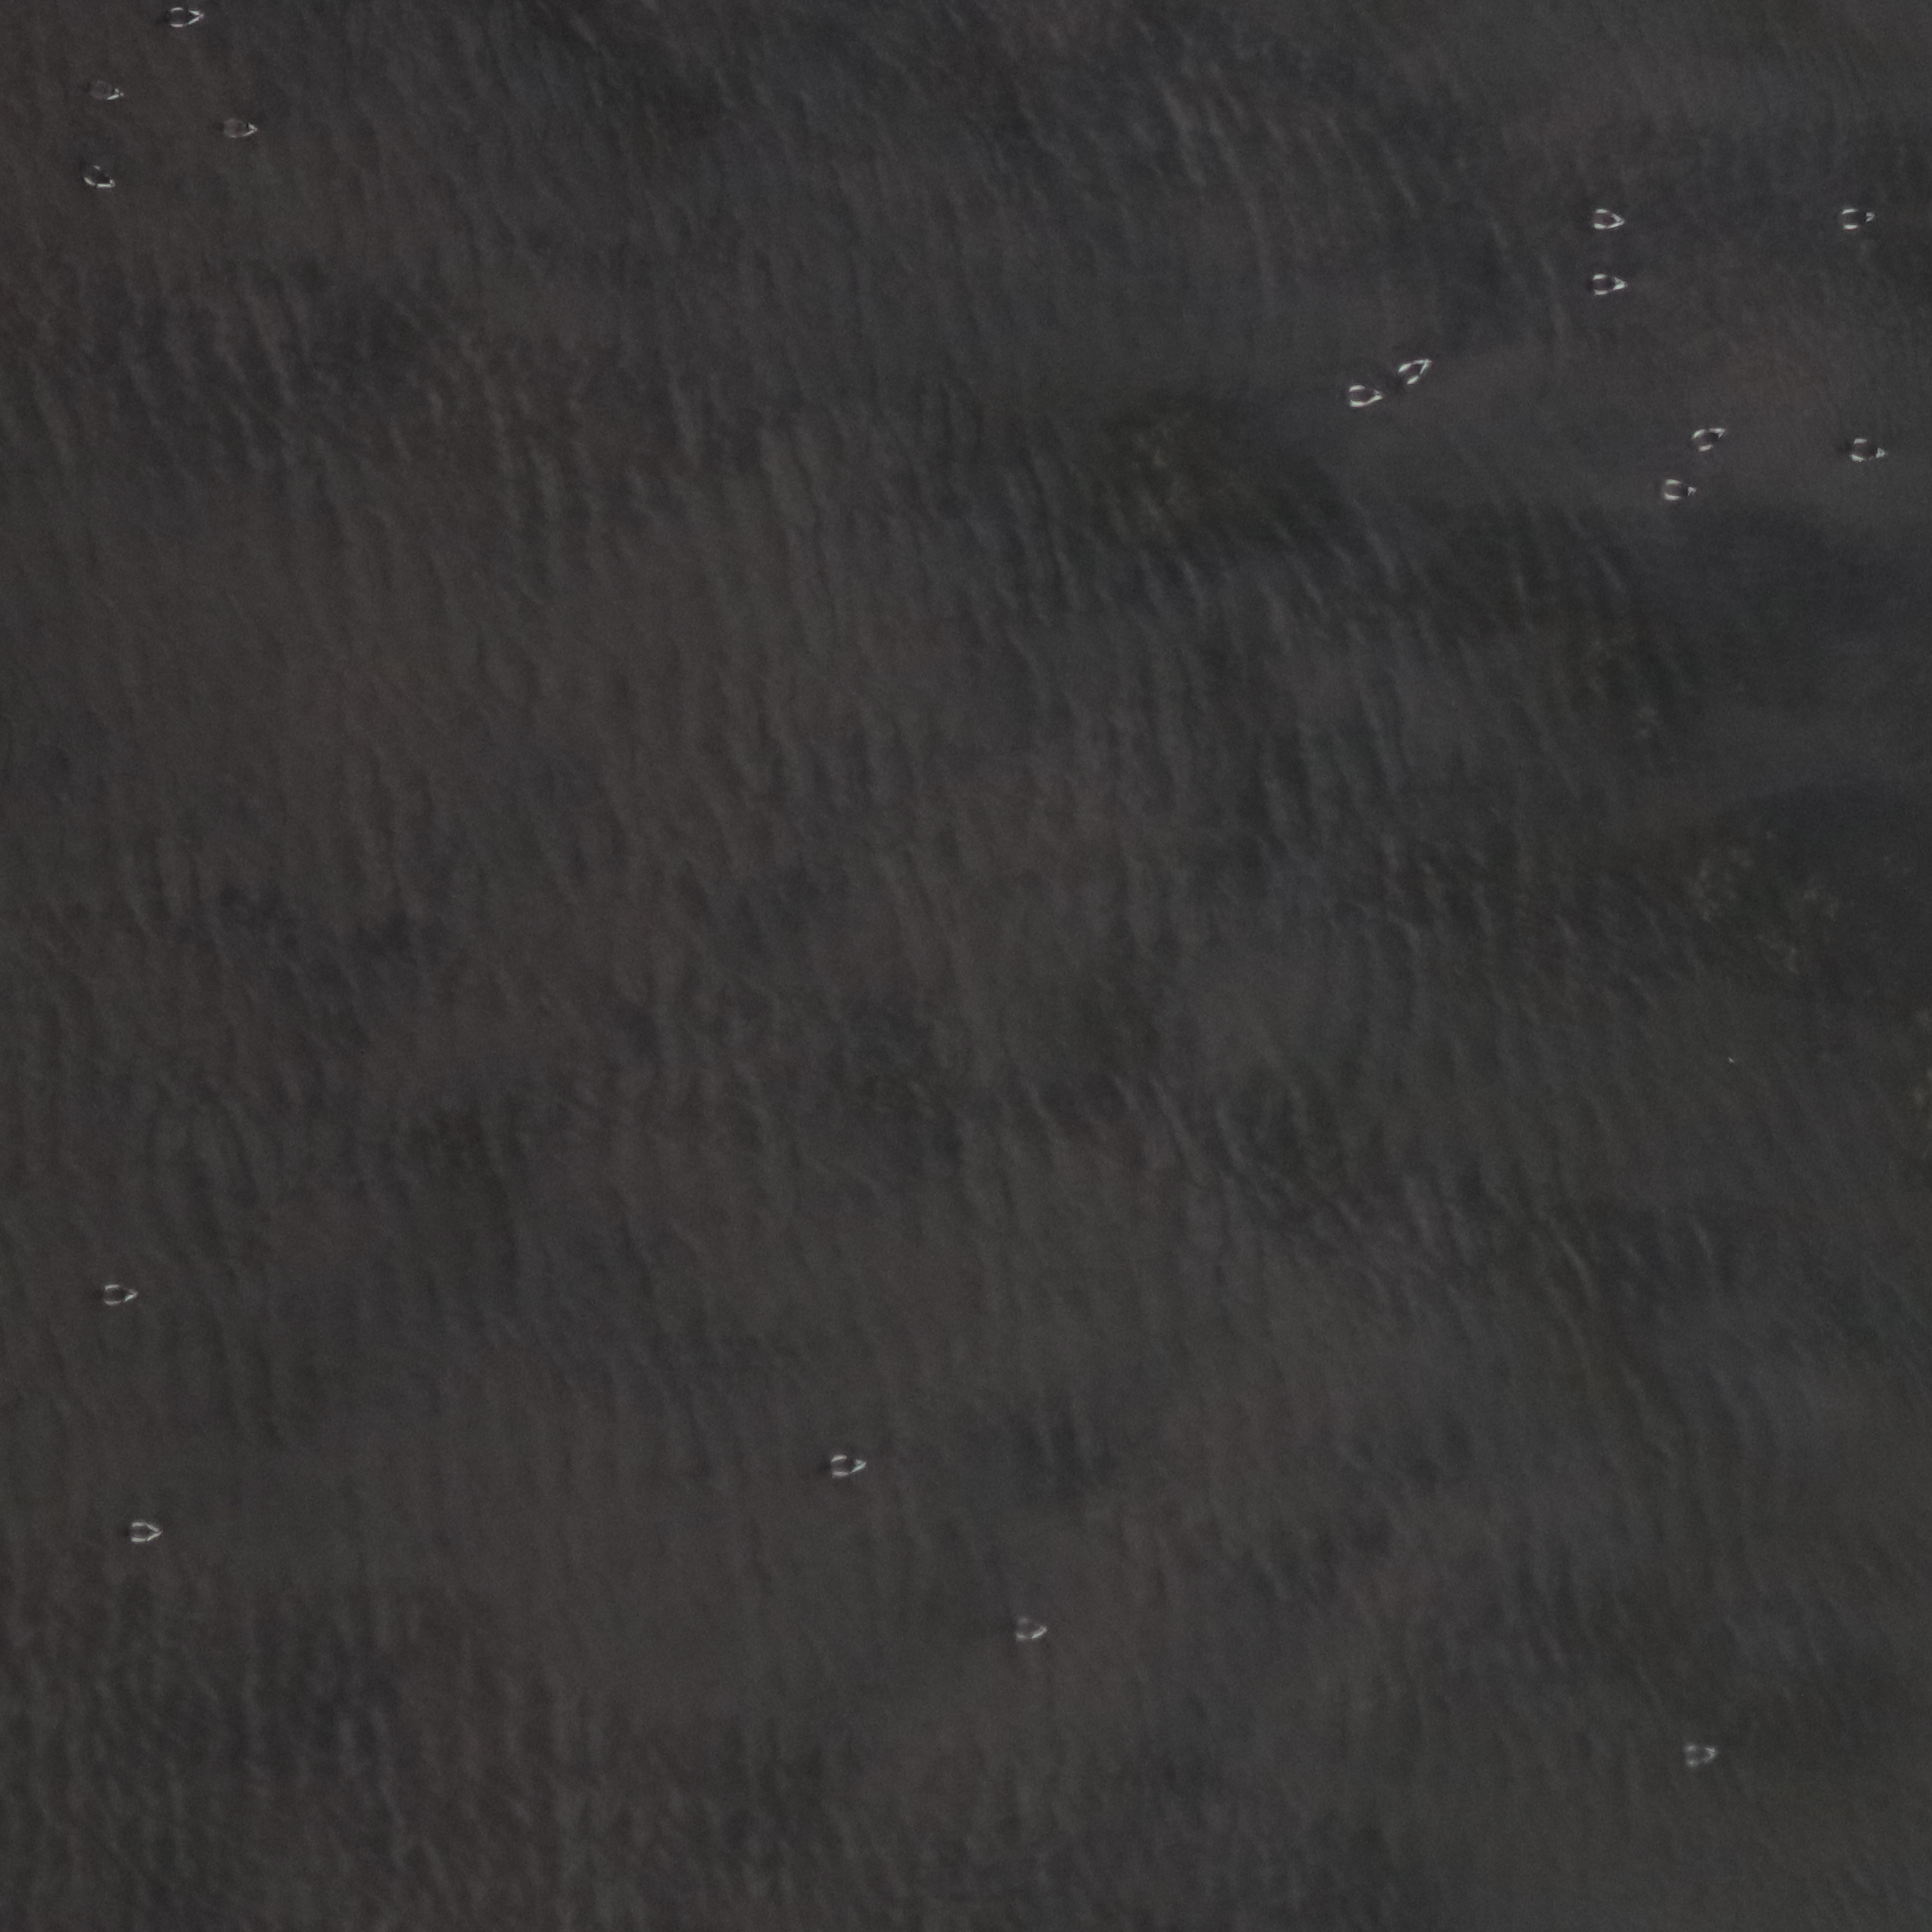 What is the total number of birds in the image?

17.